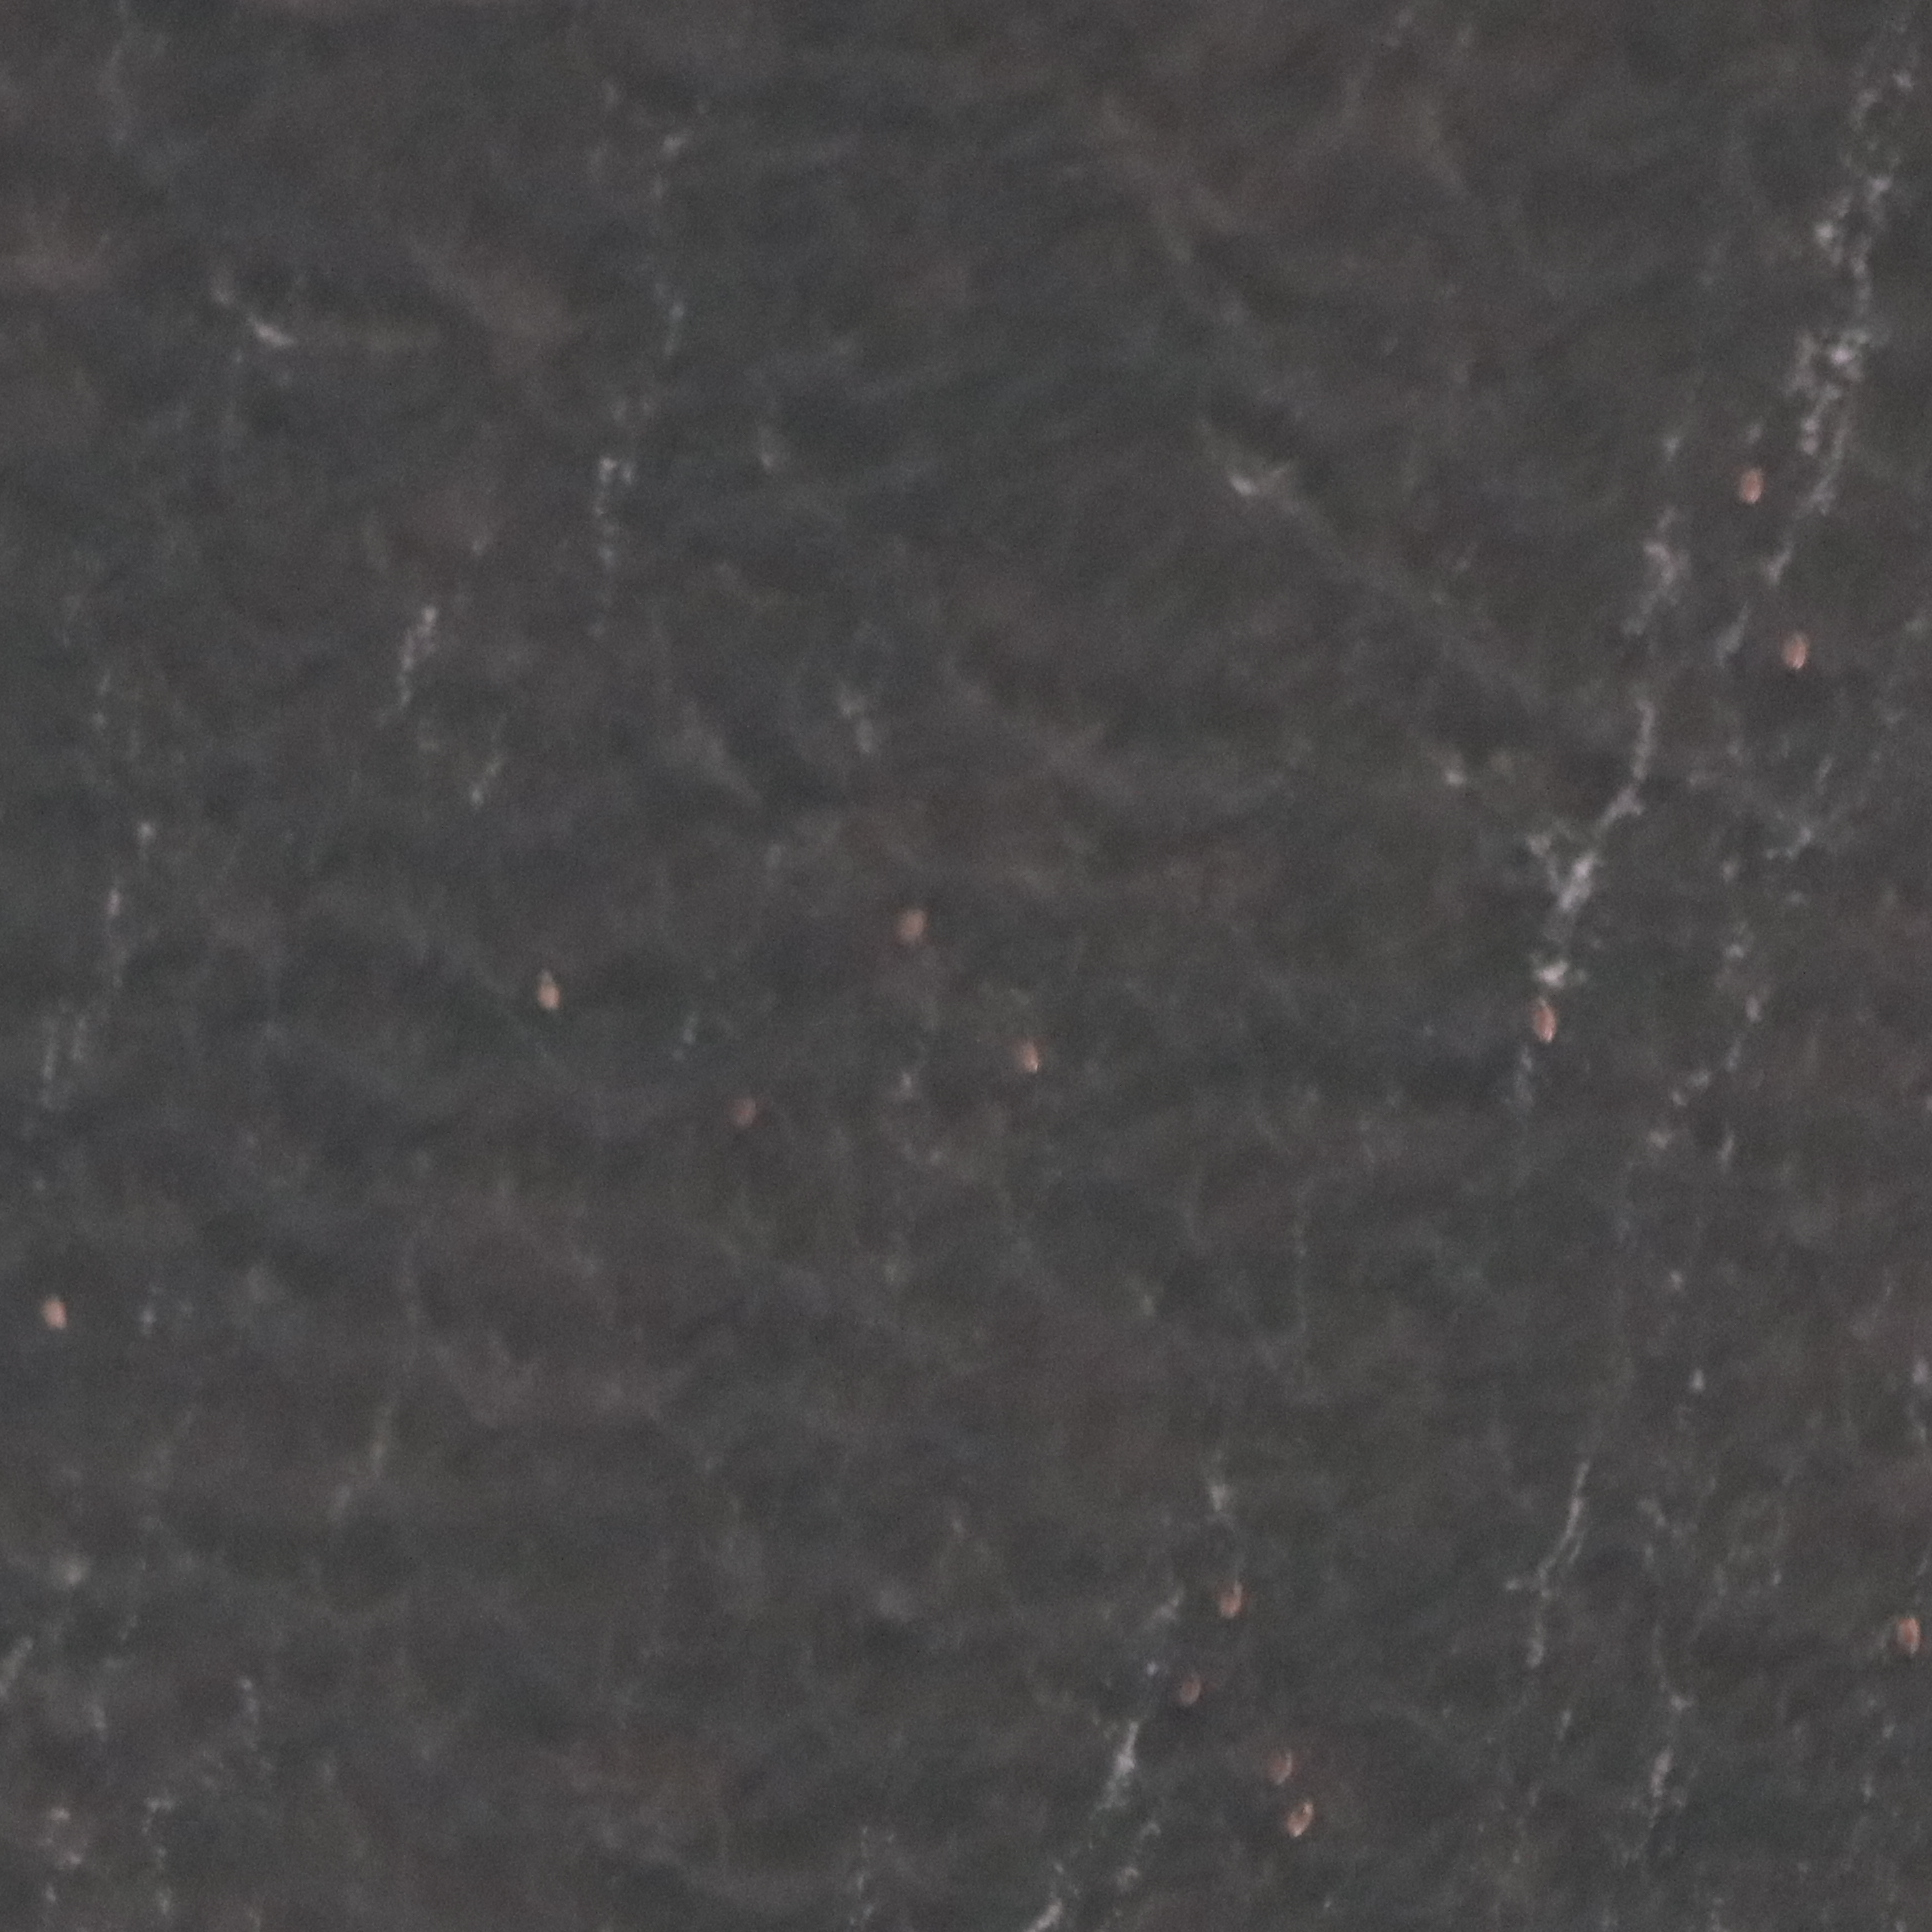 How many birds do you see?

13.